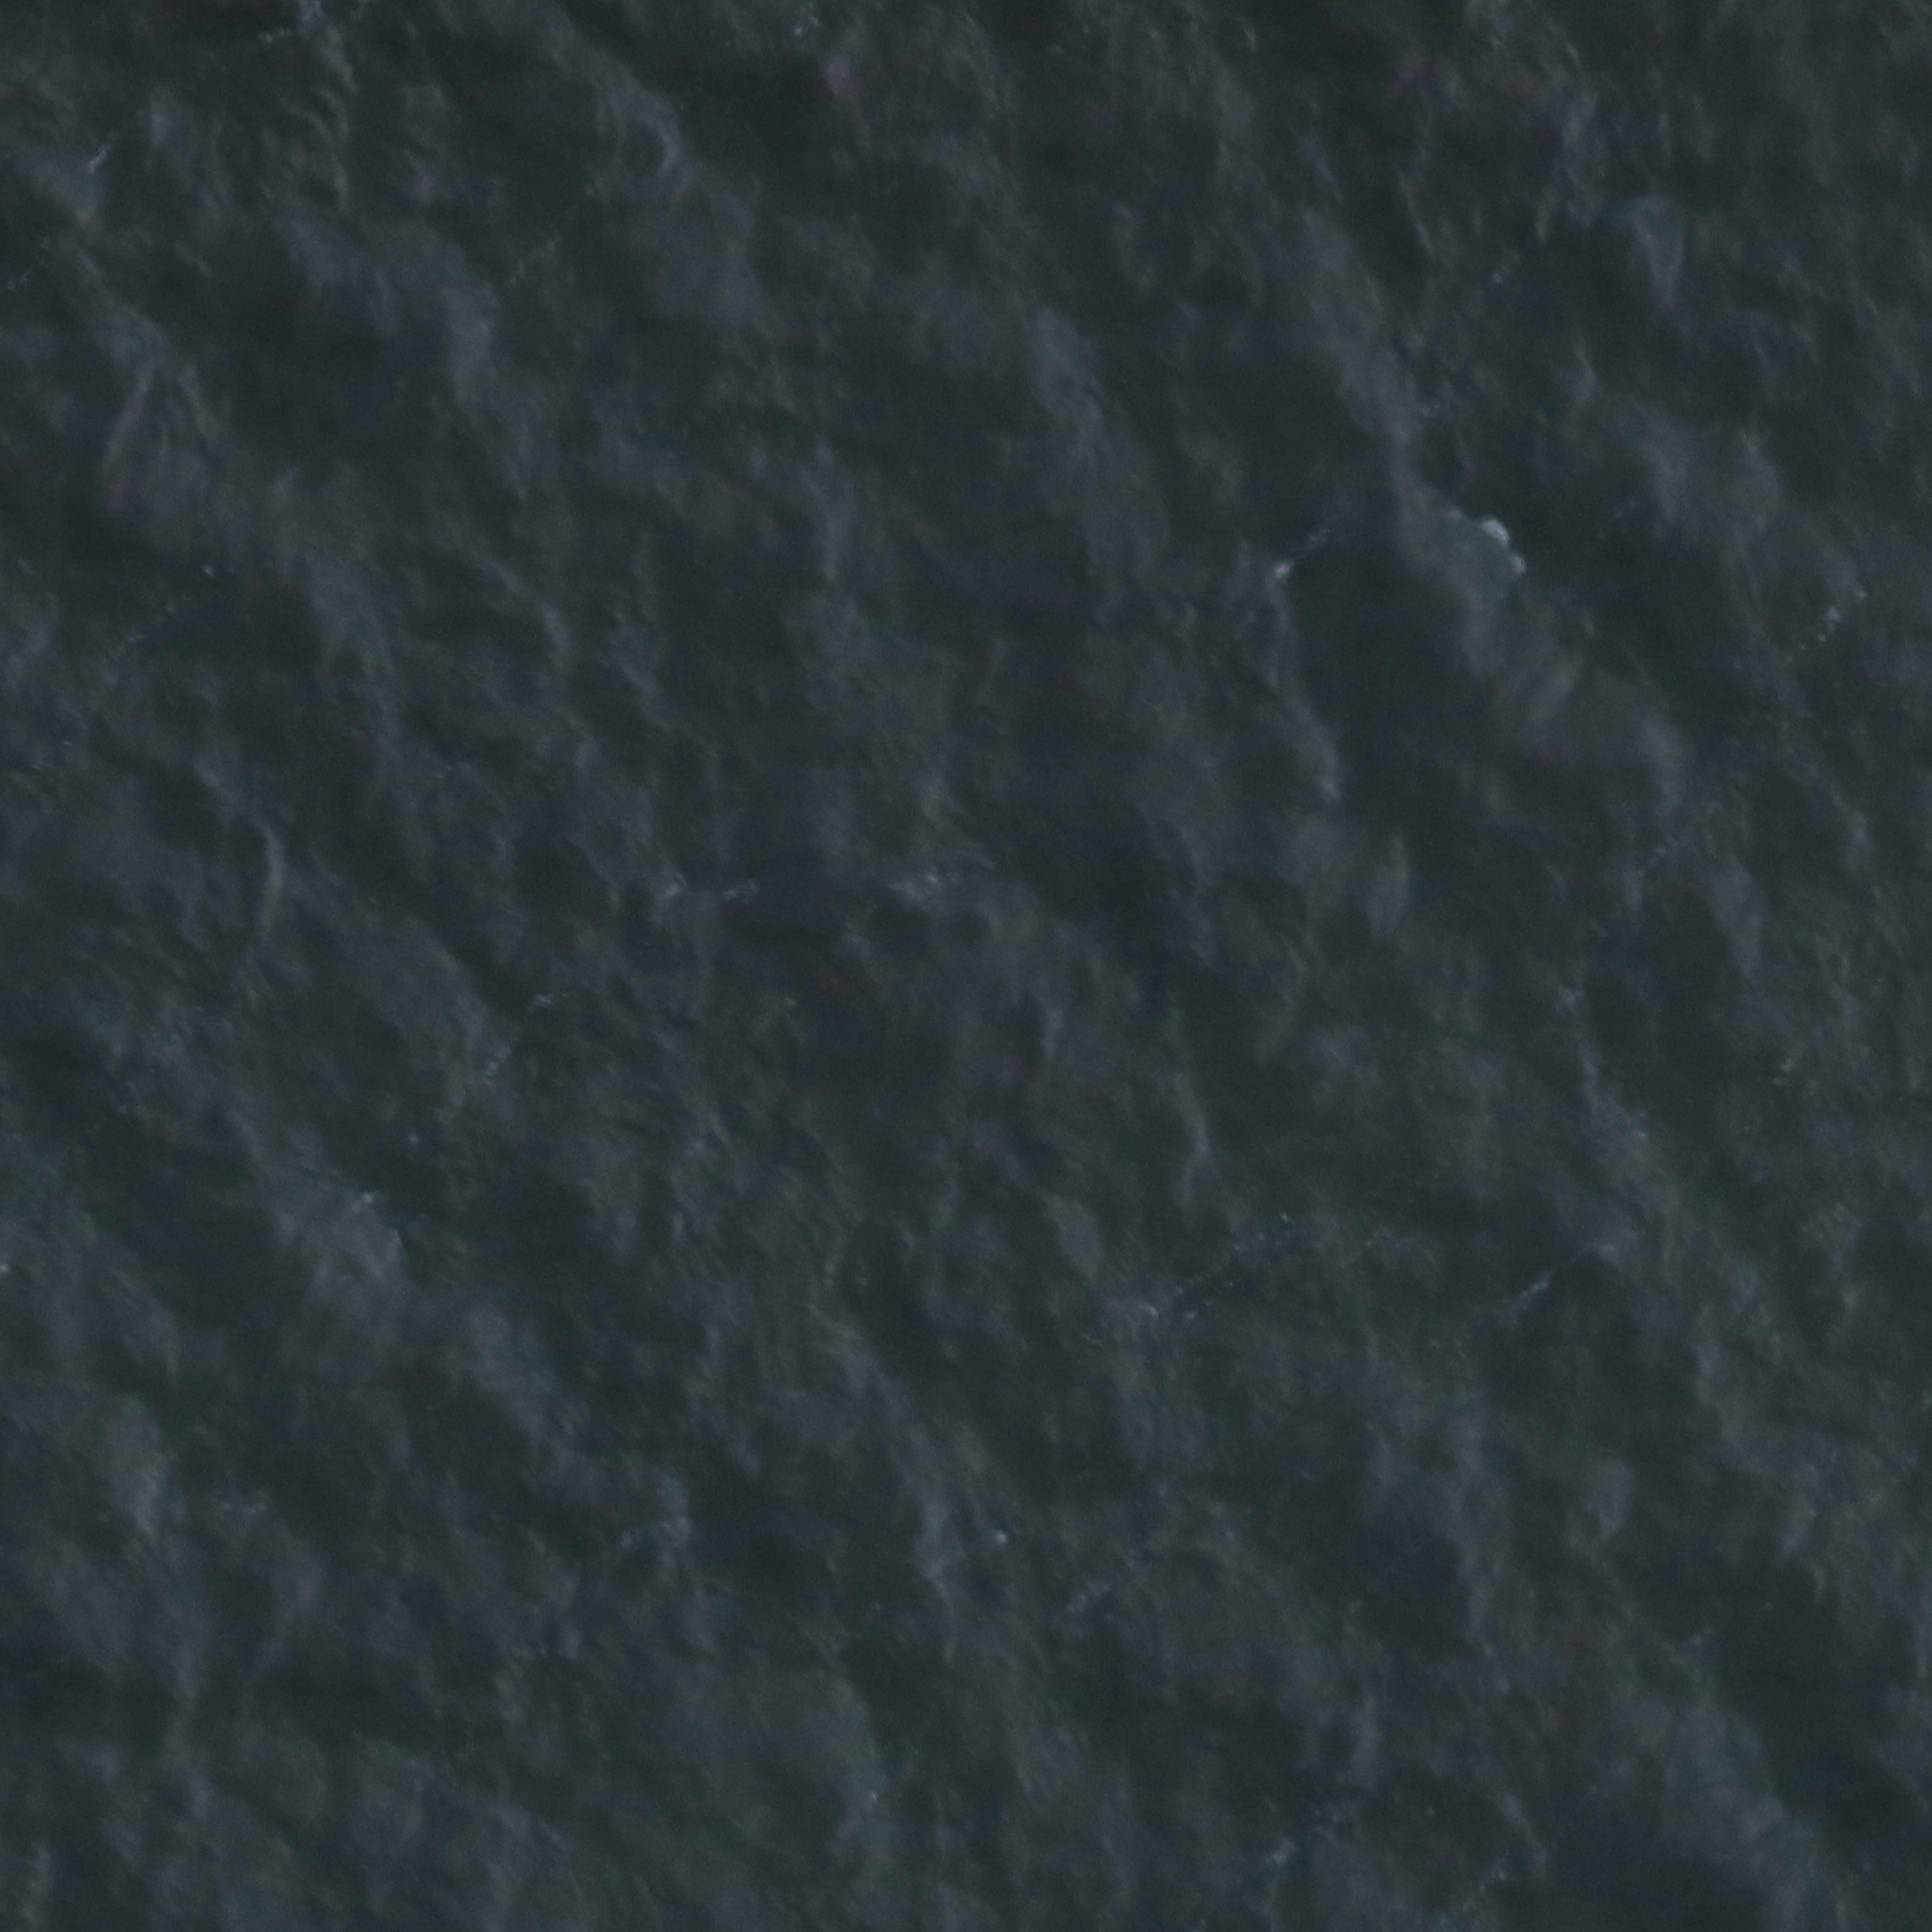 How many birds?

0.